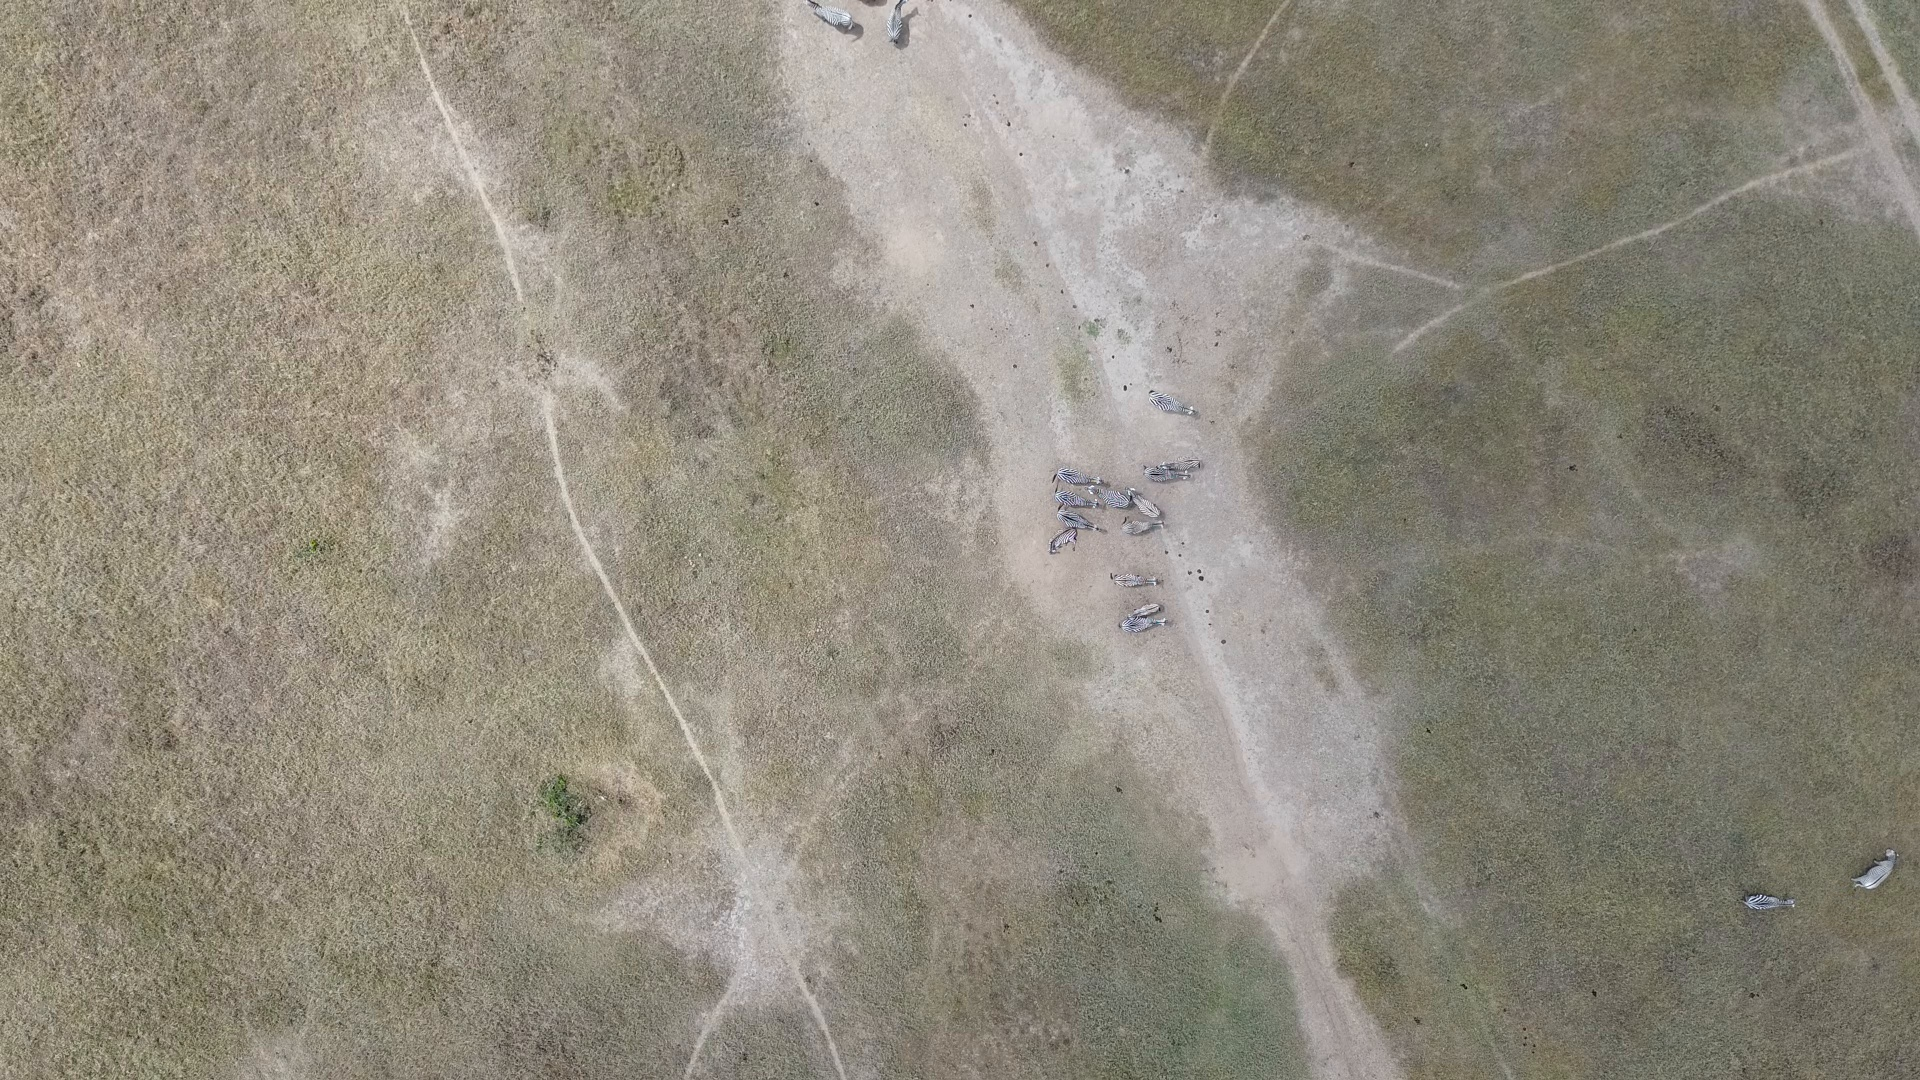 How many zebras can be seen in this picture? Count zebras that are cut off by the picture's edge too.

17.